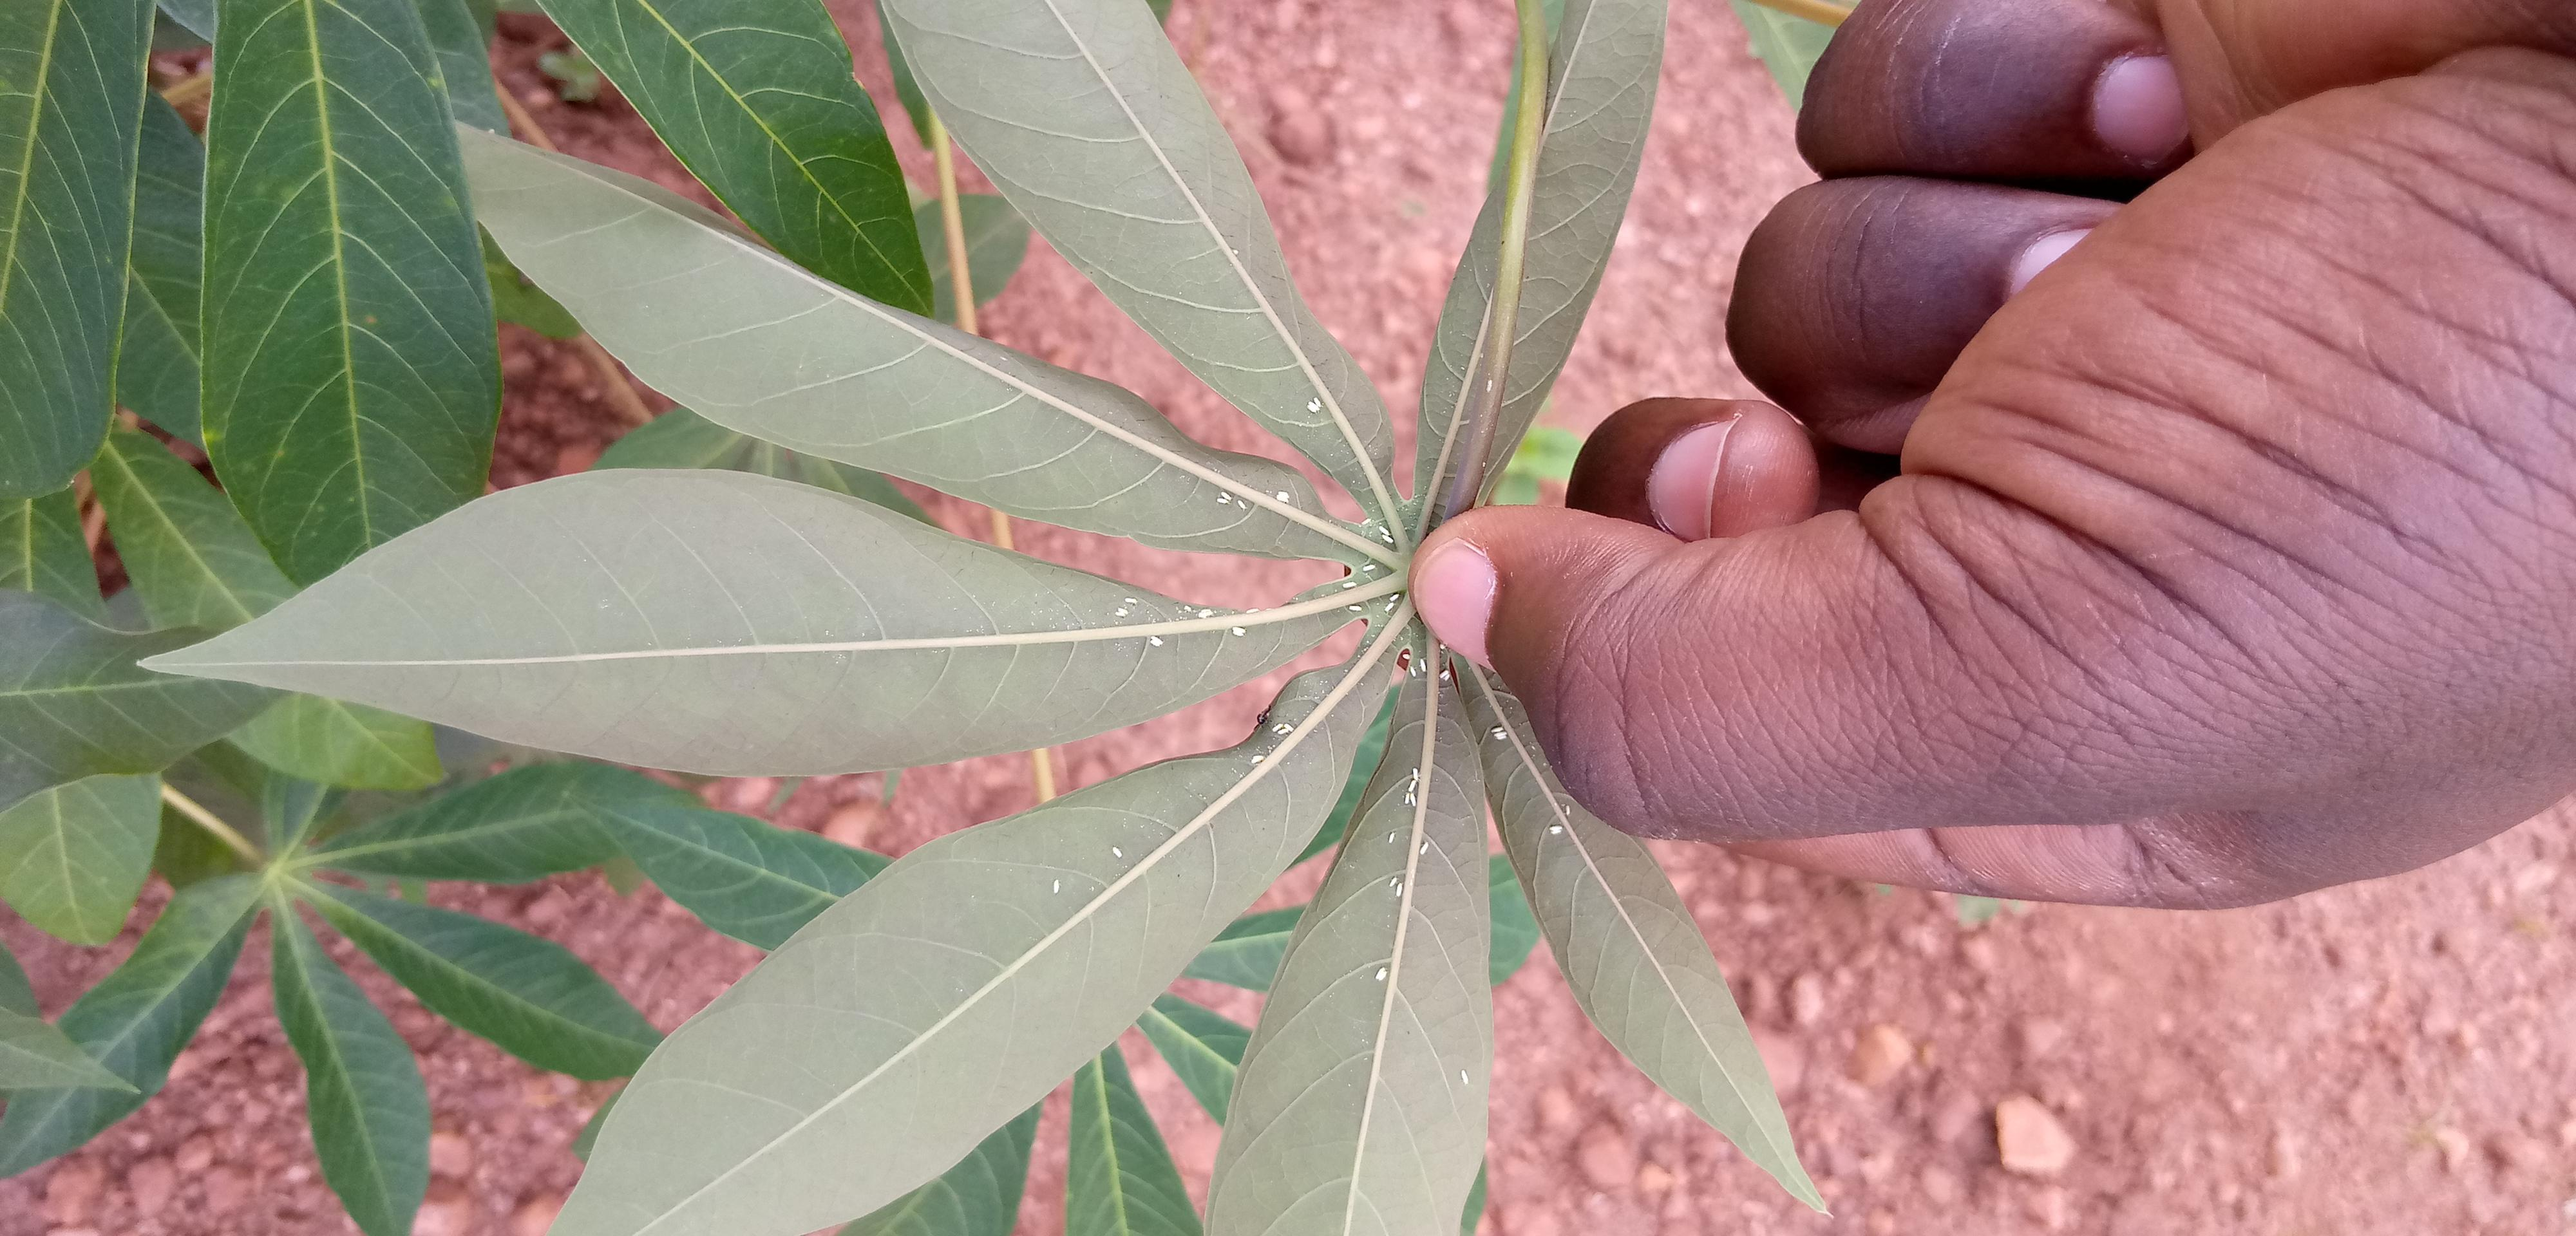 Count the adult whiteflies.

55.